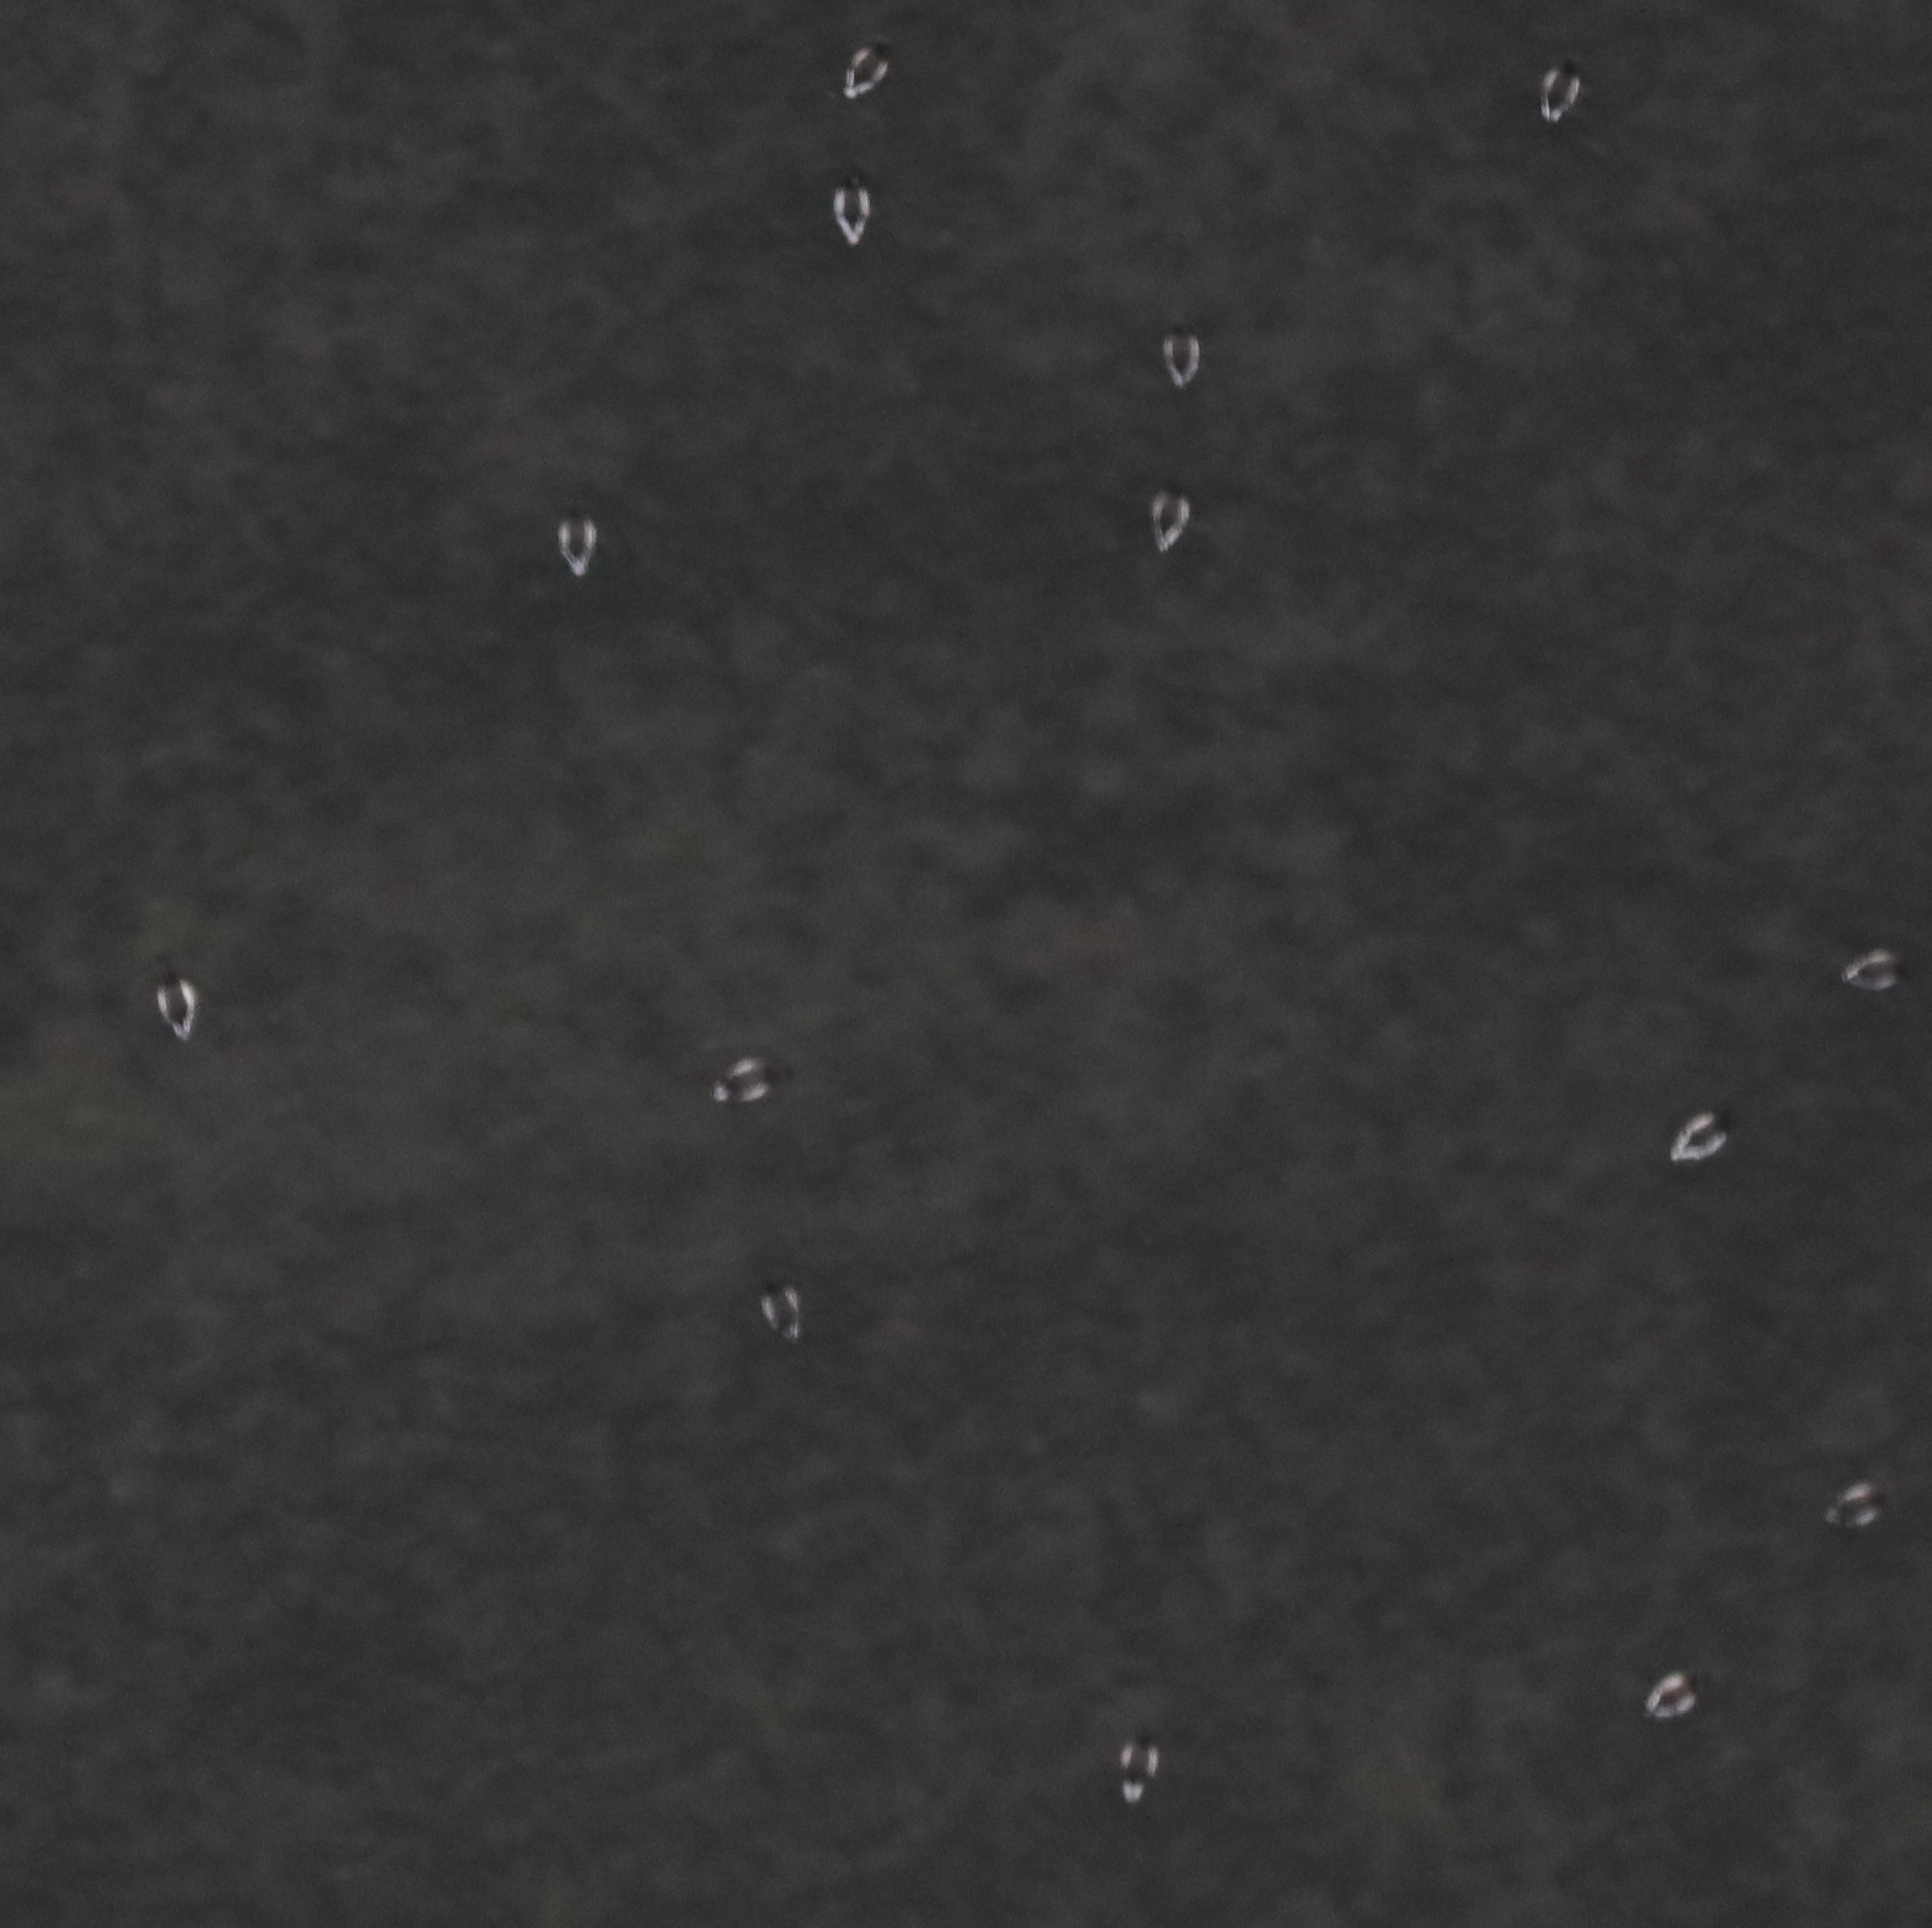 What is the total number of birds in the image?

14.